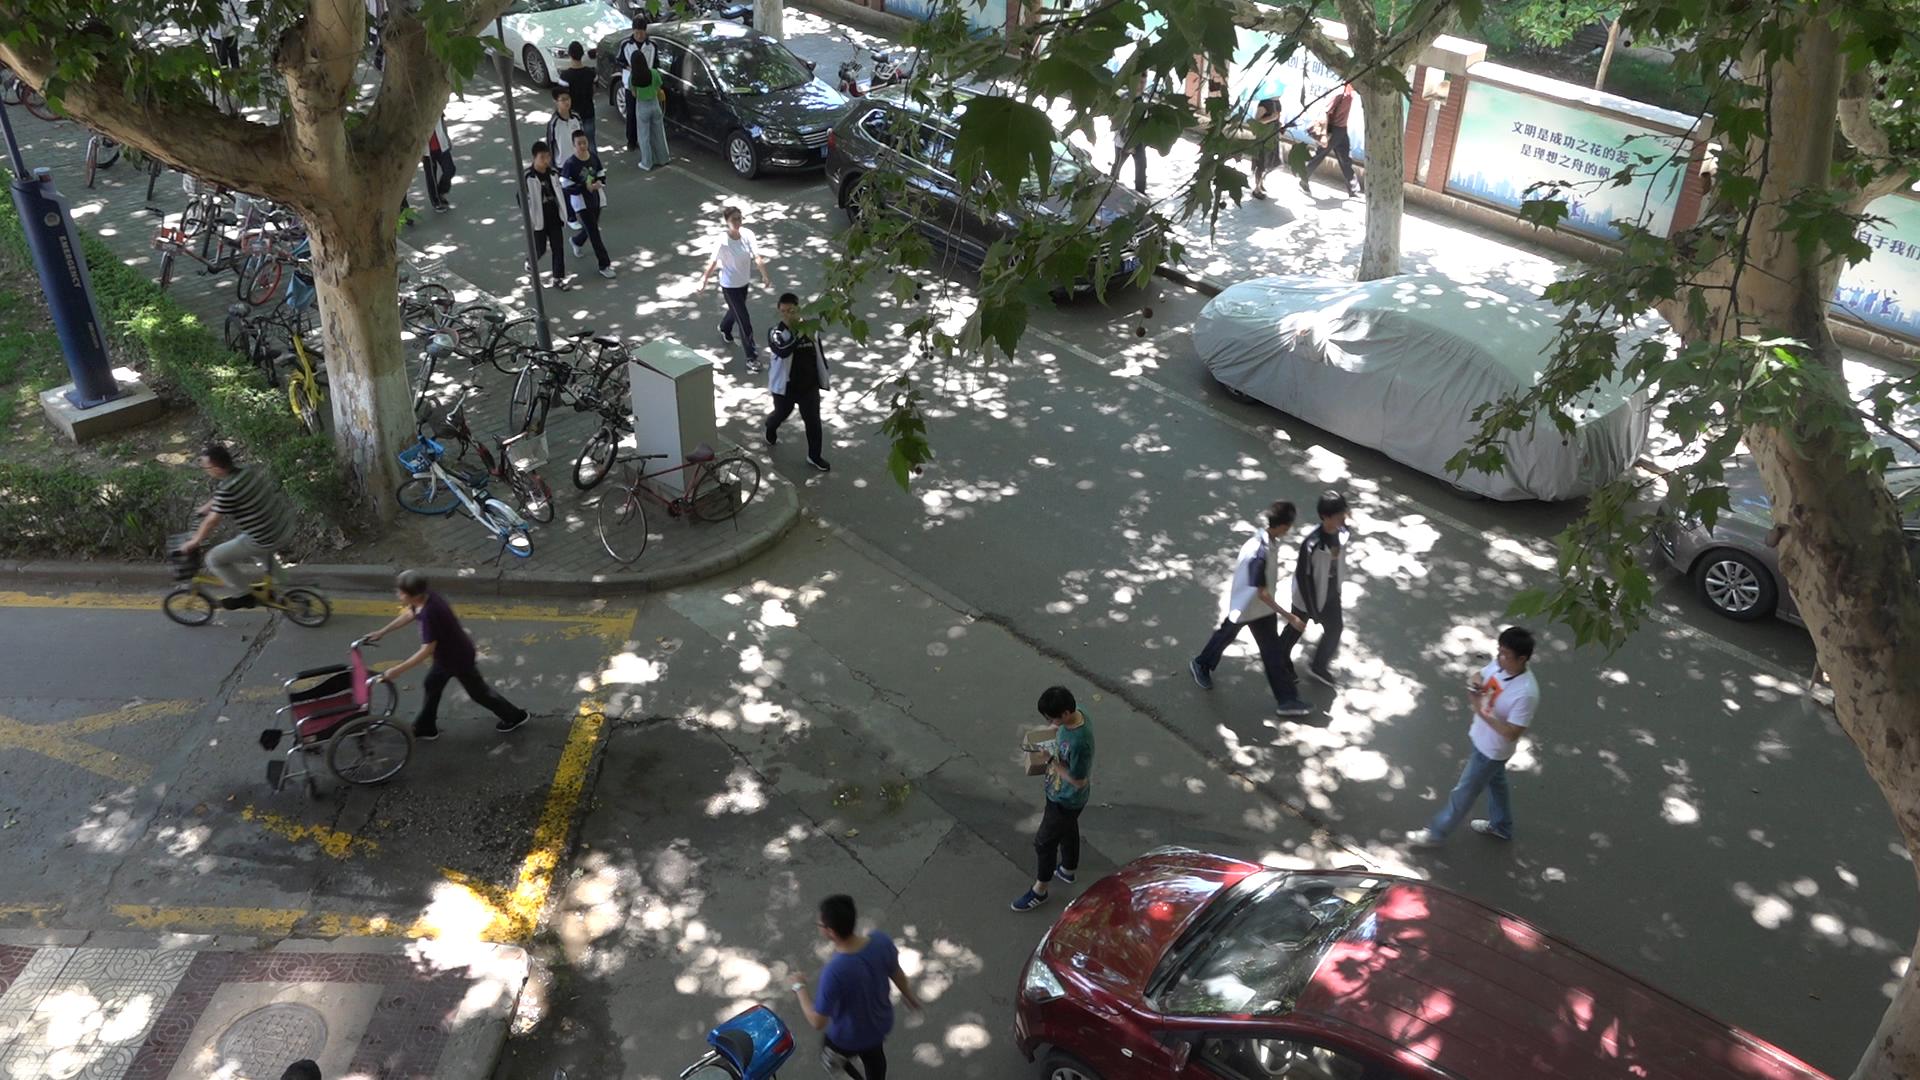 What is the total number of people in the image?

17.